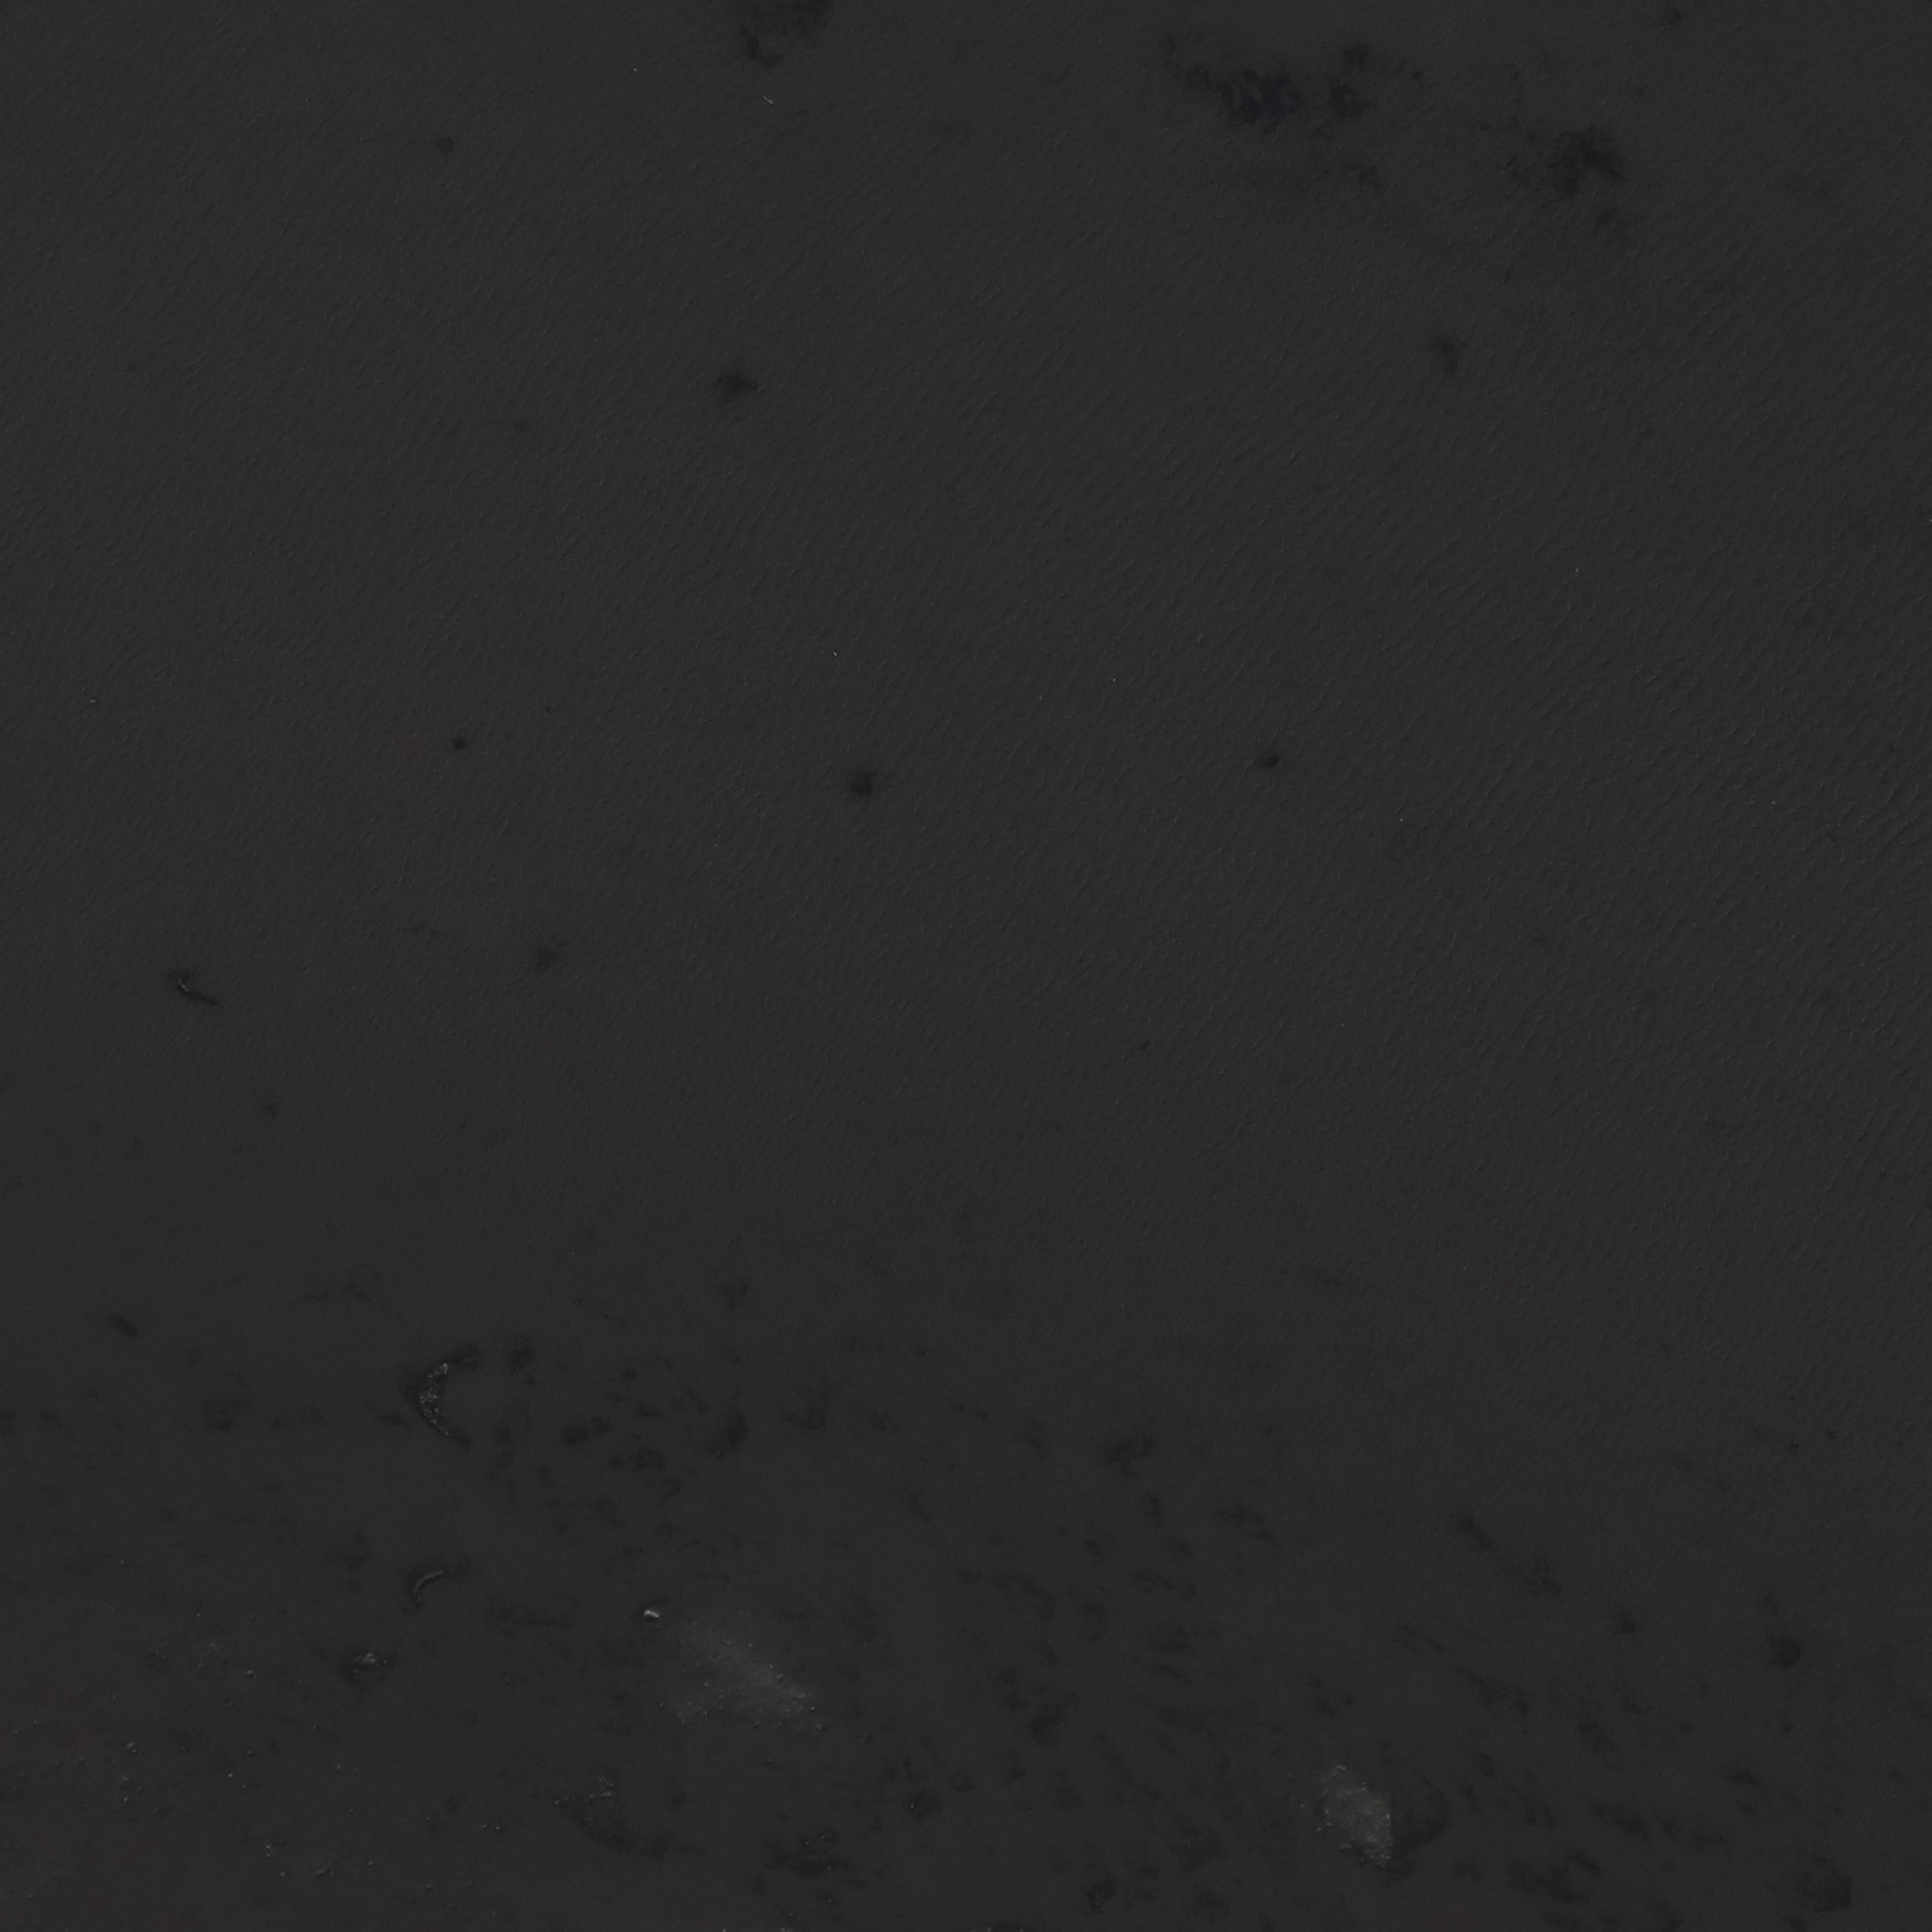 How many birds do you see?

0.